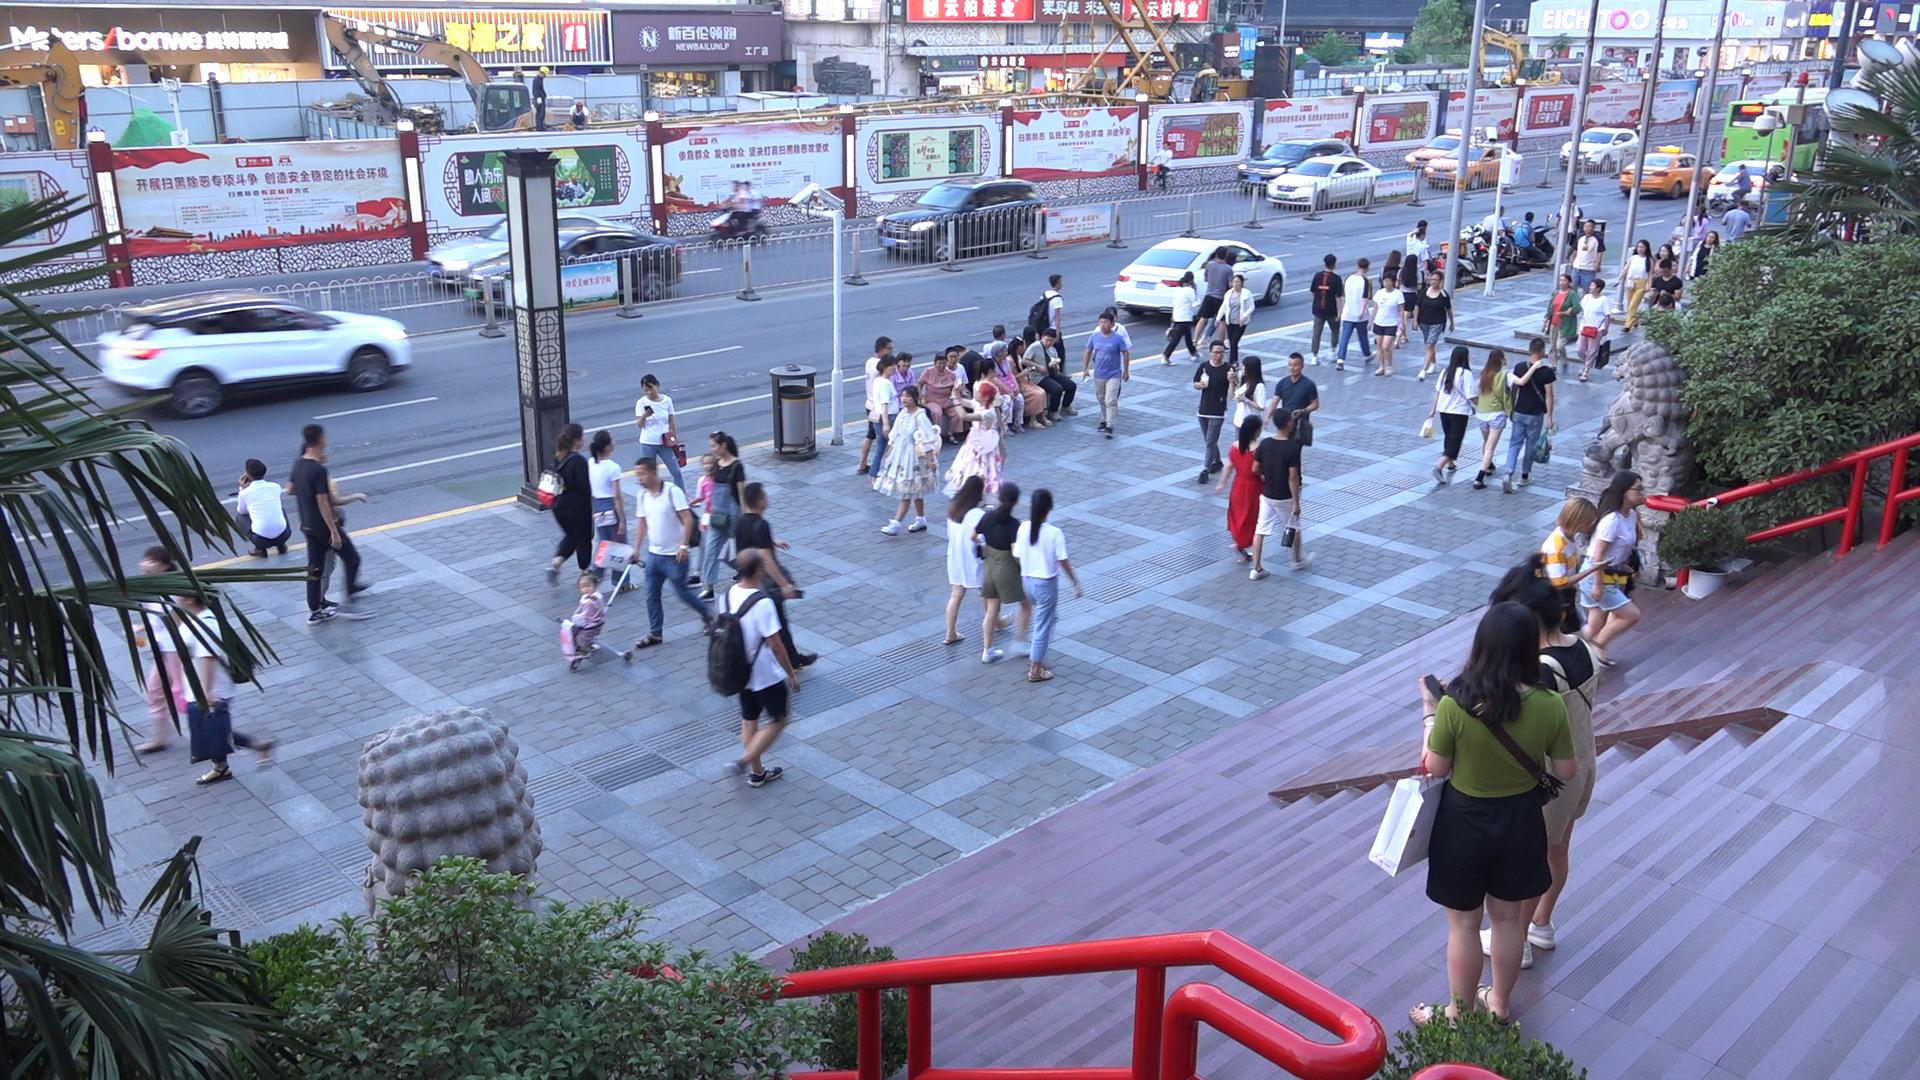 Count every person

79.